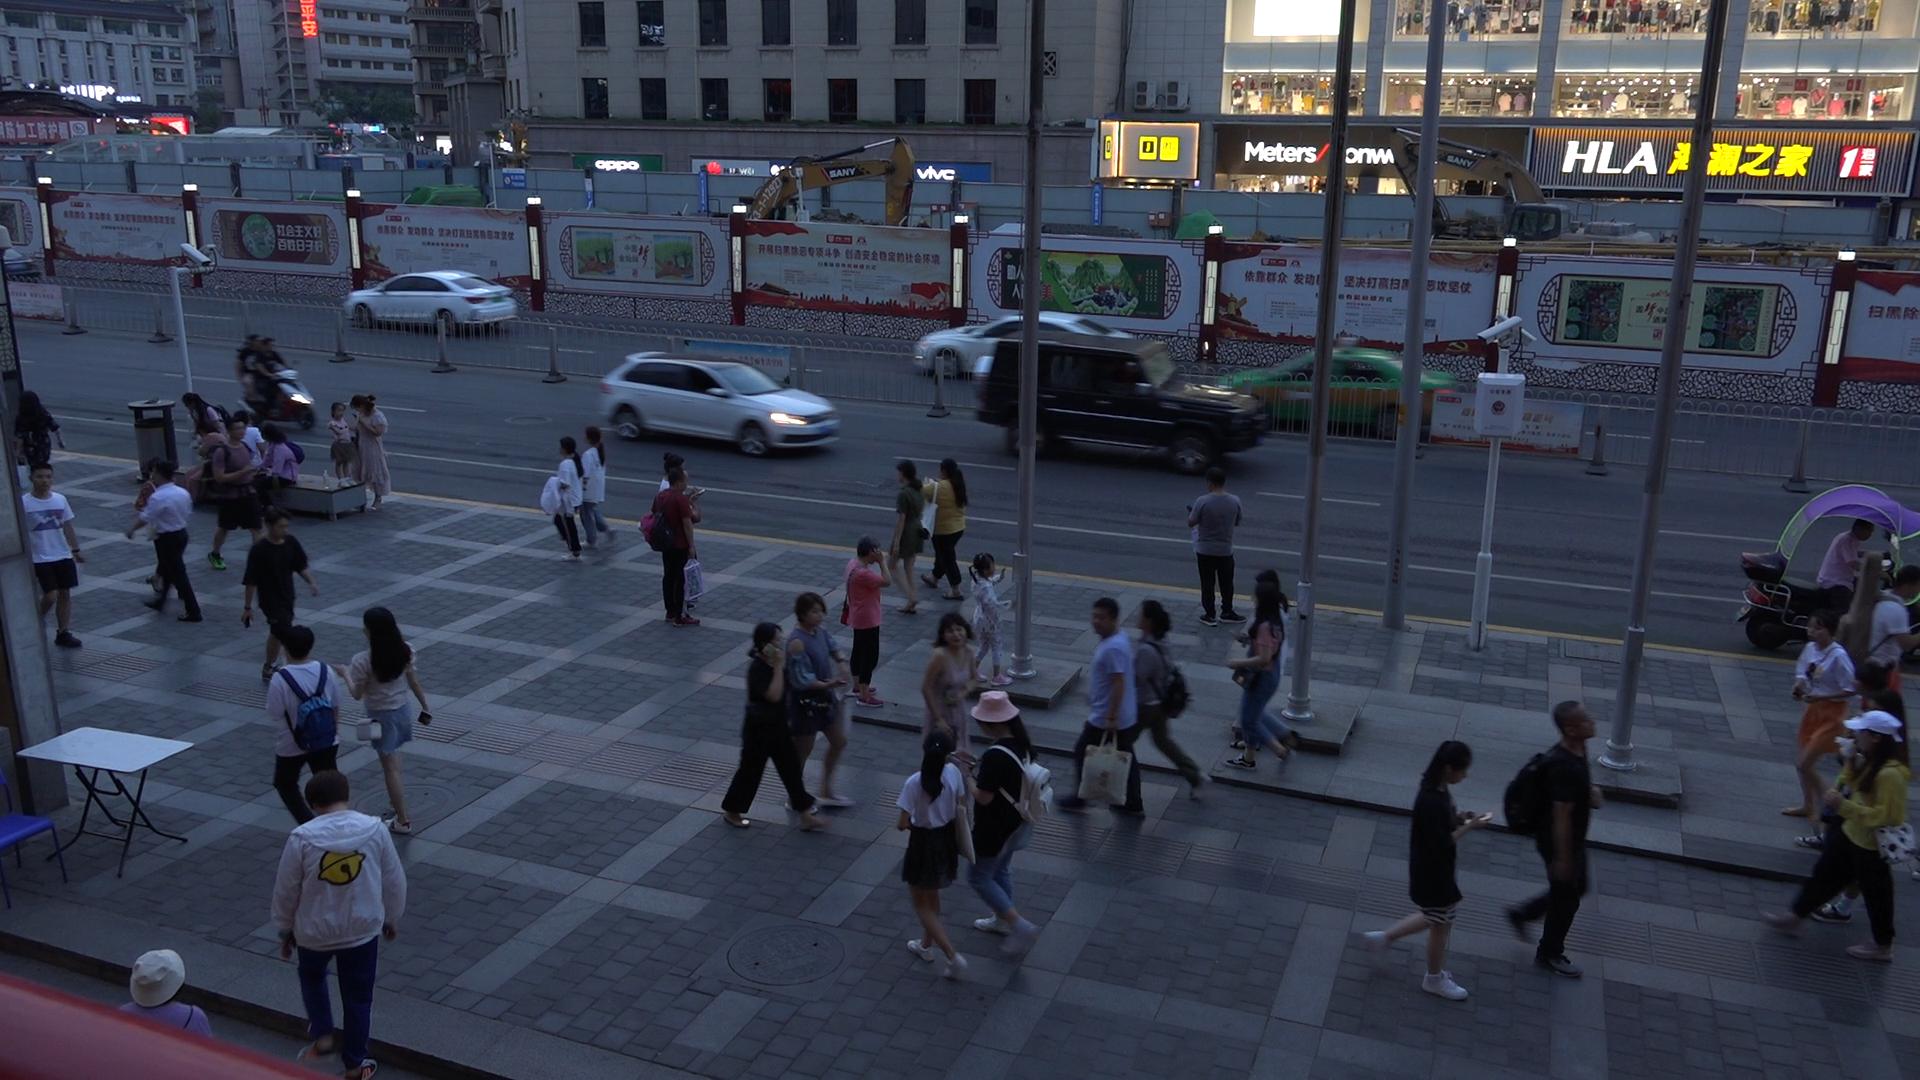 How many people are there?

44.